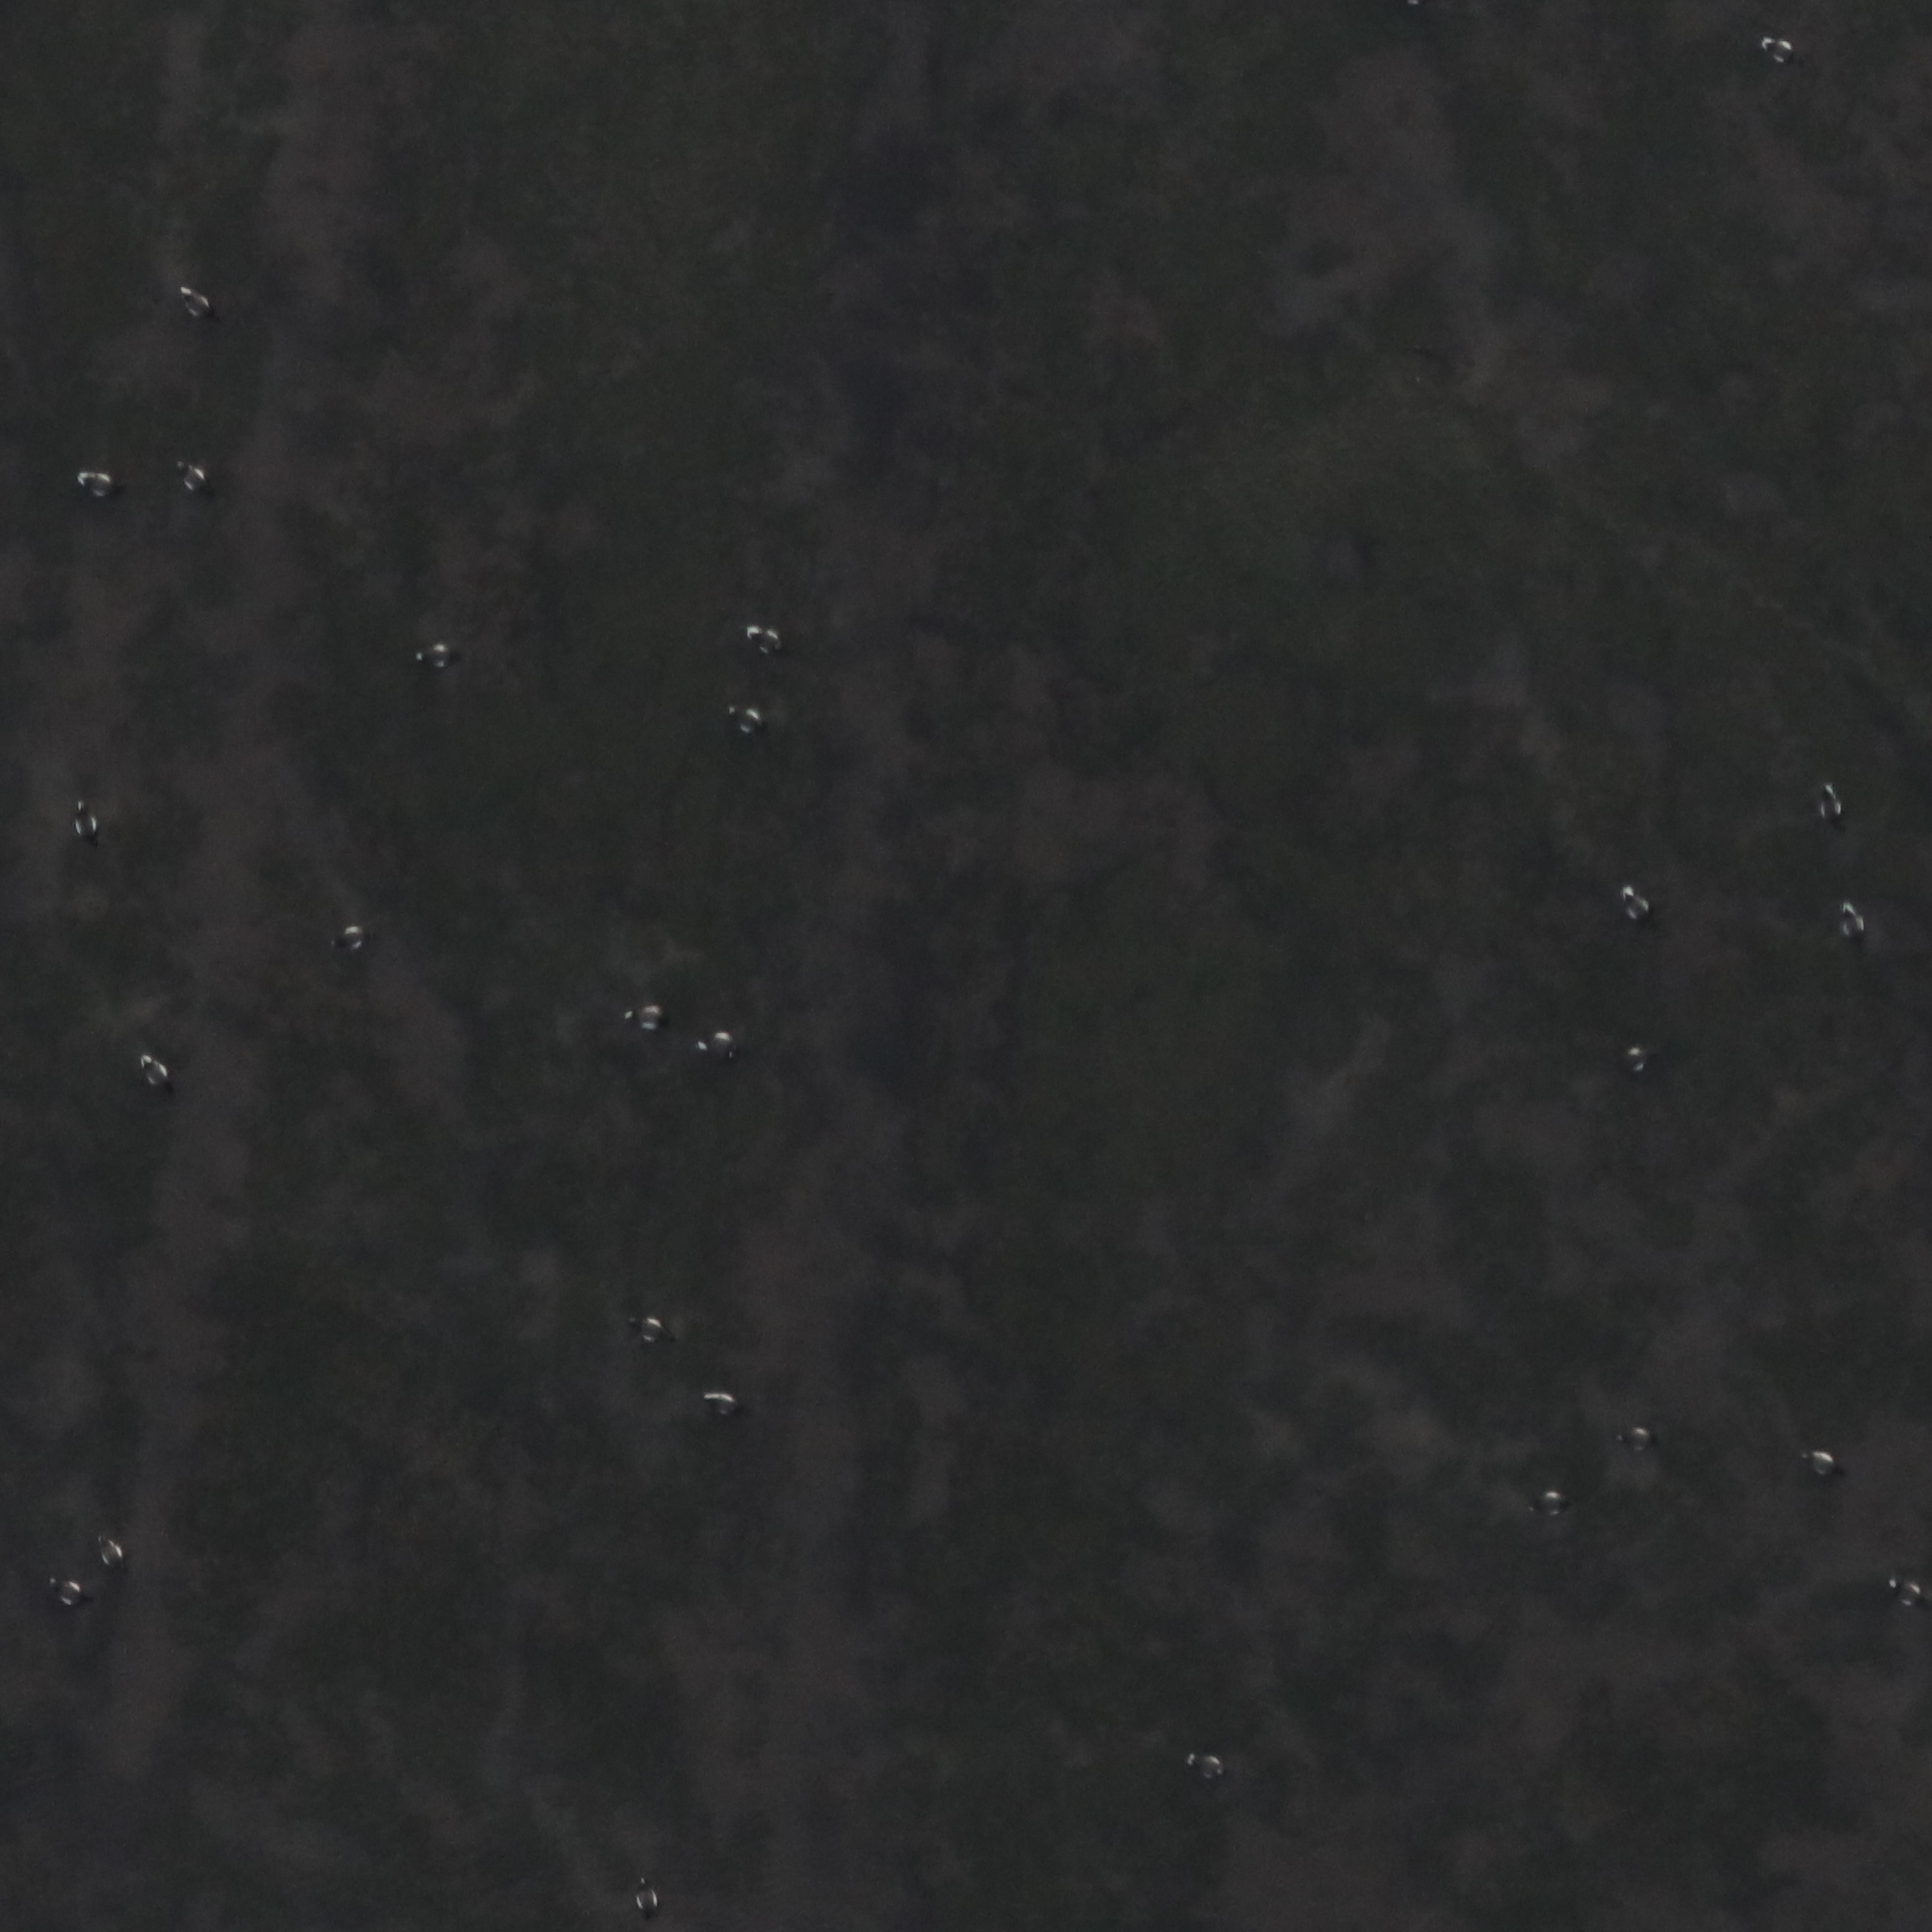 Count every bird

26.